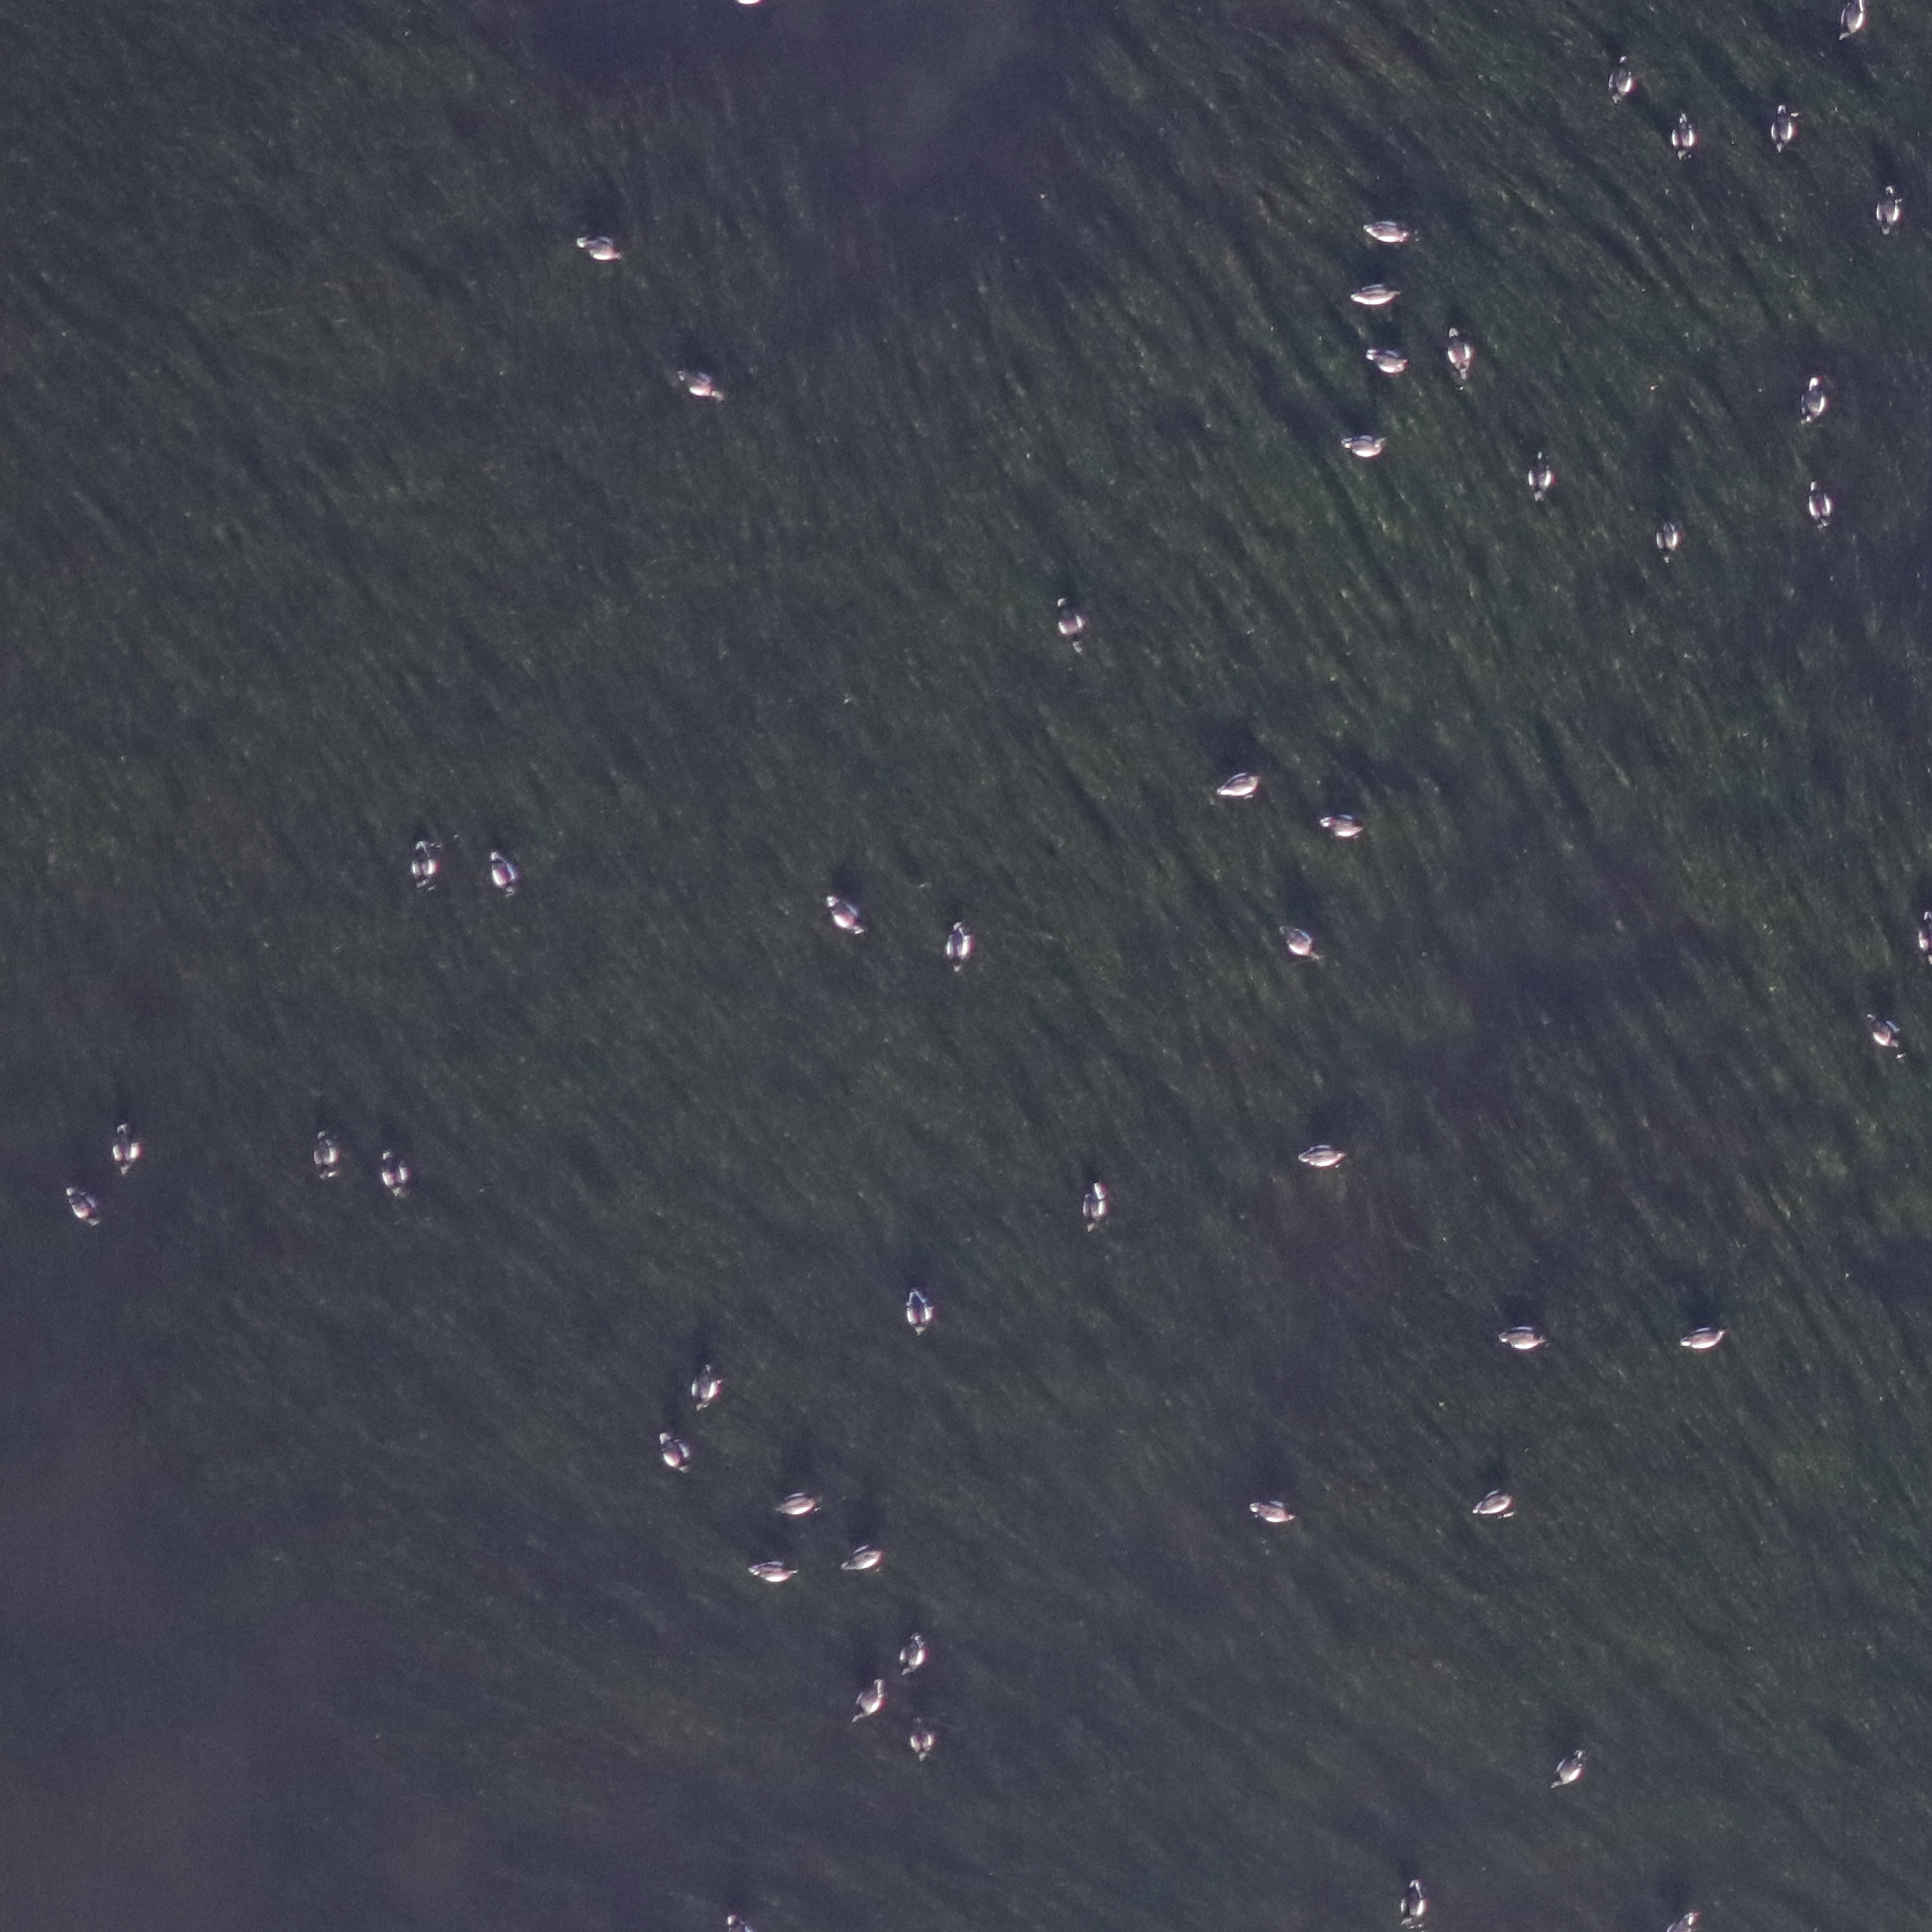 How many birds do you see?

48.